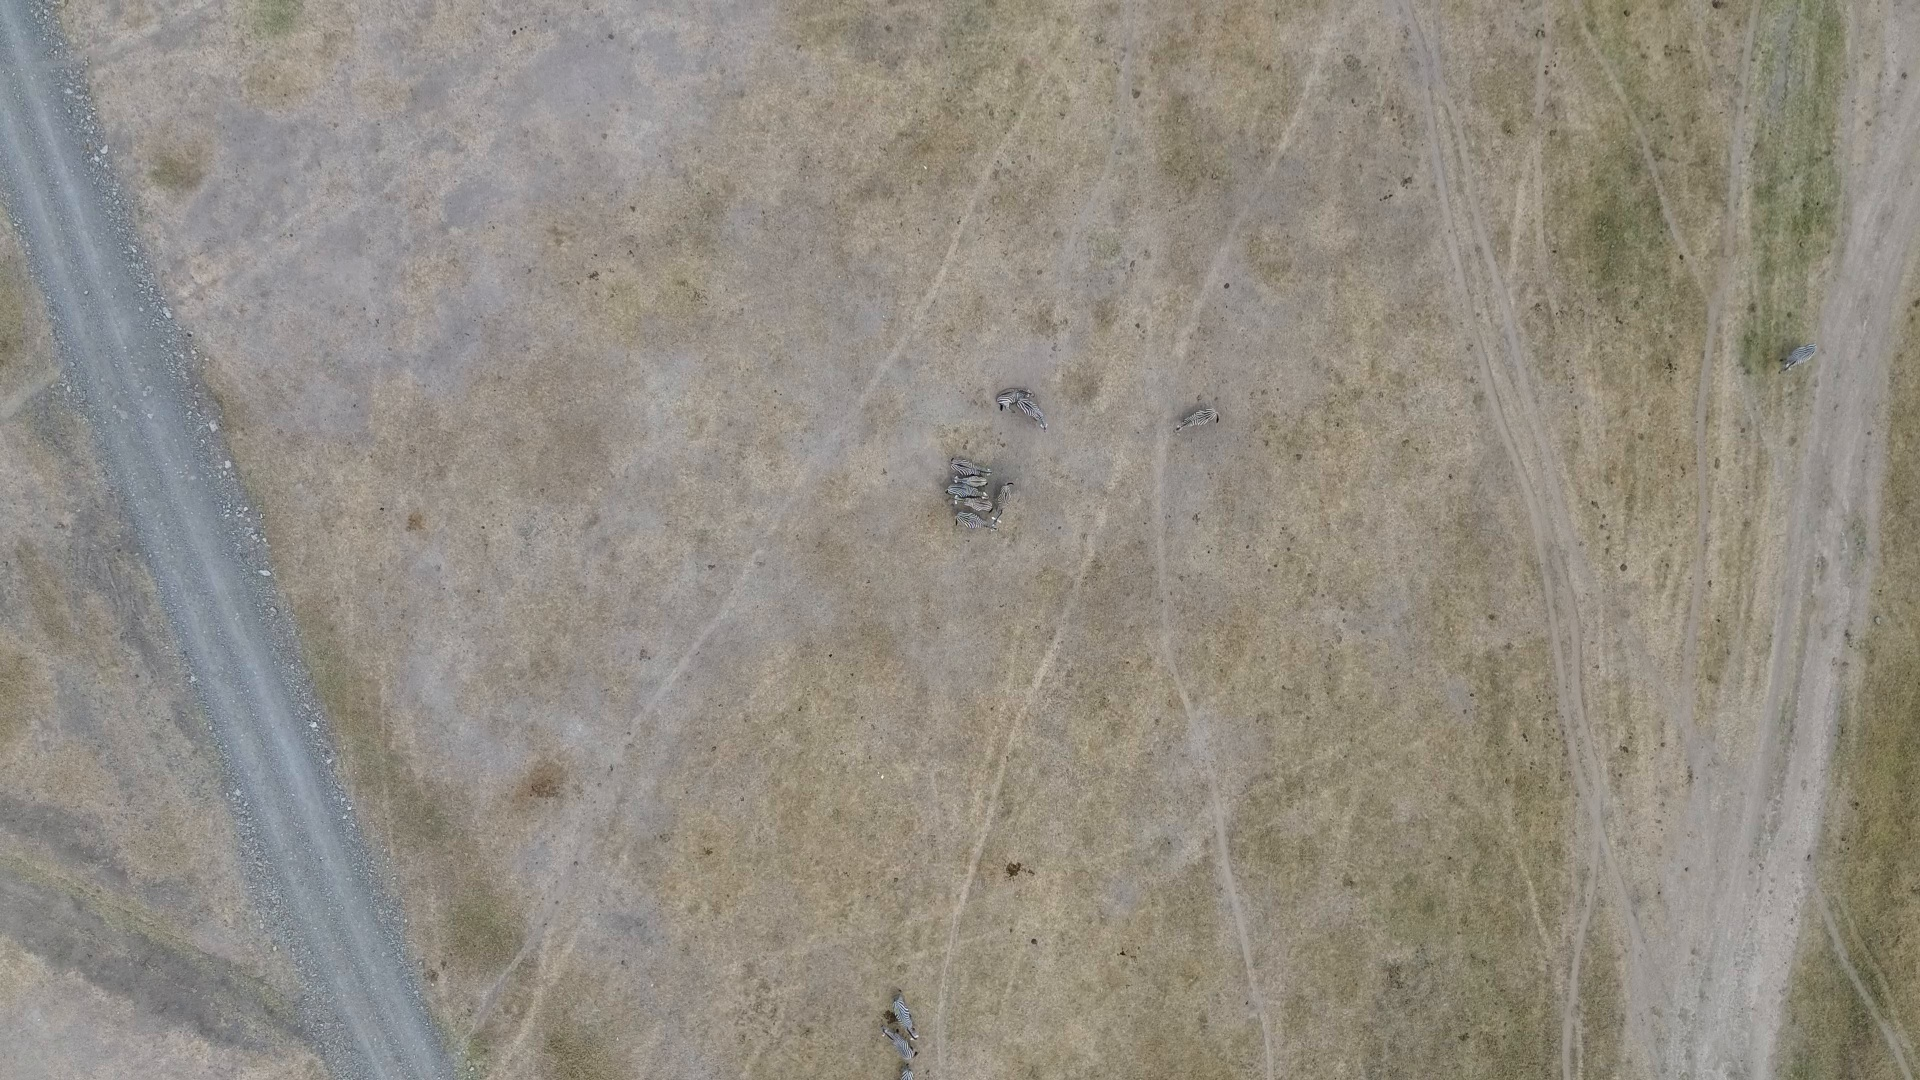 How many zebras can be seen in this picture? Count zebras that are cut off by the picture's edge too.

13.